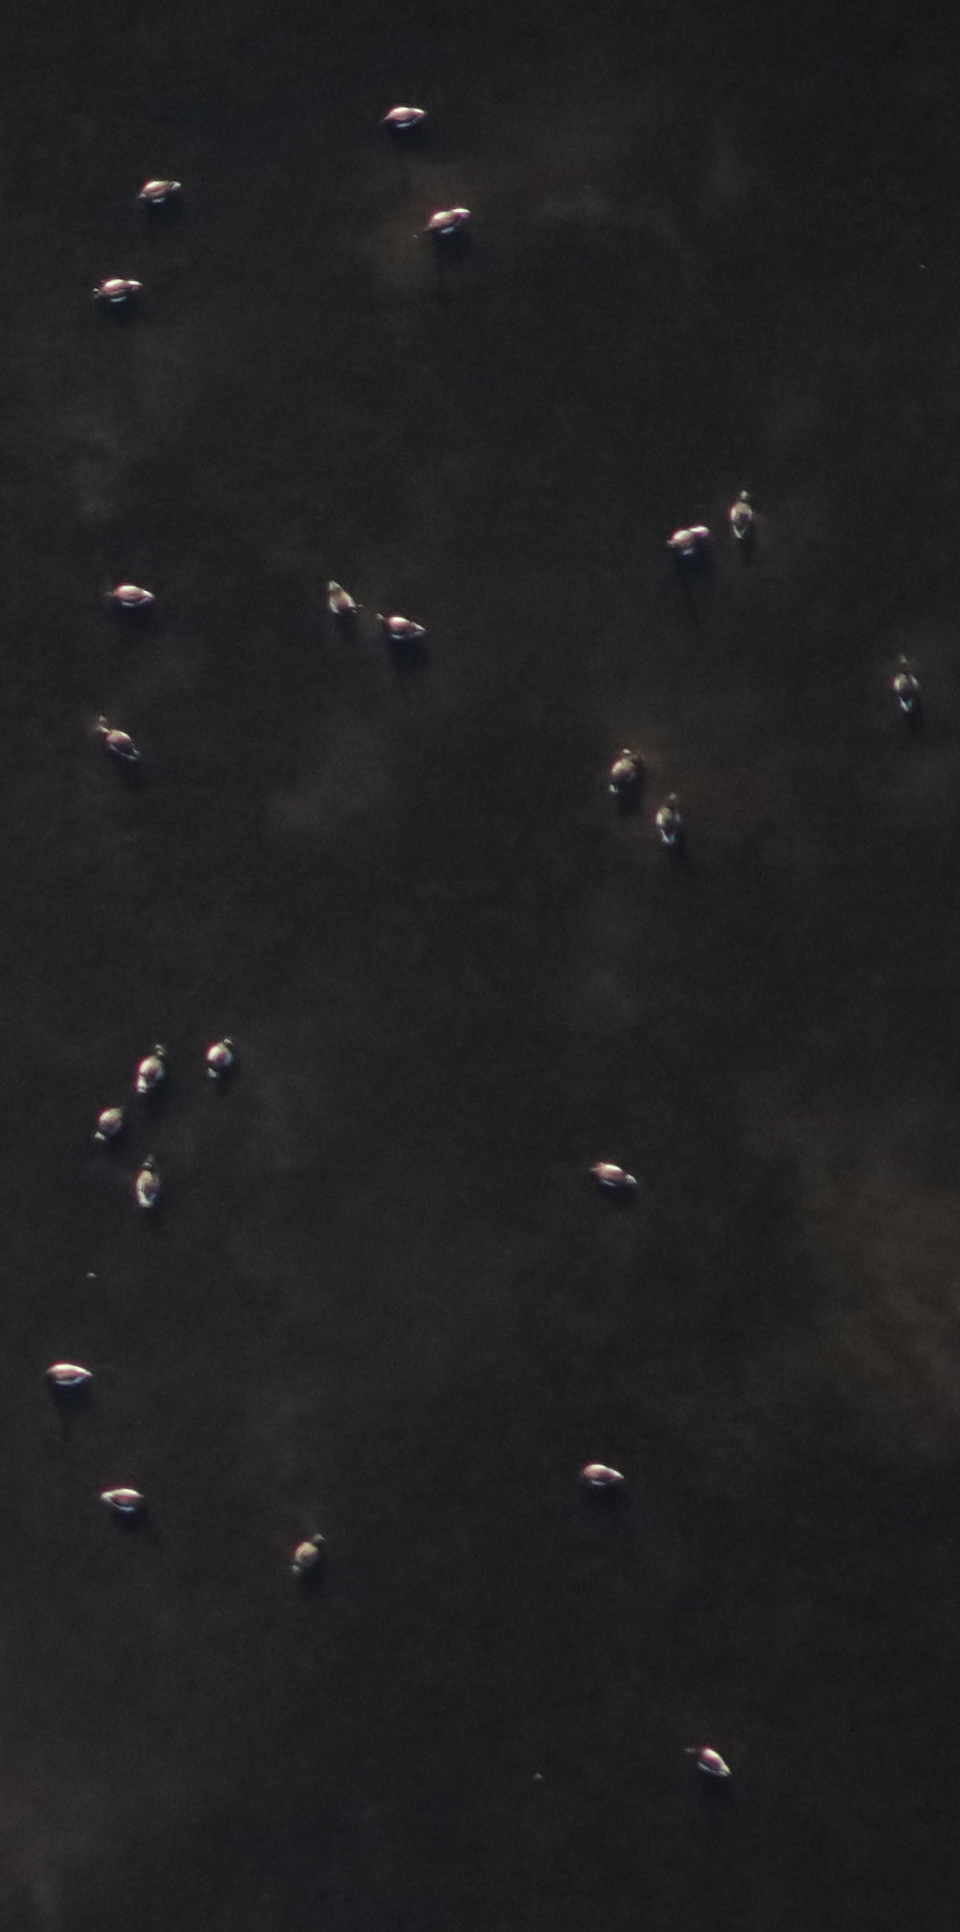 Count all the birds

23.